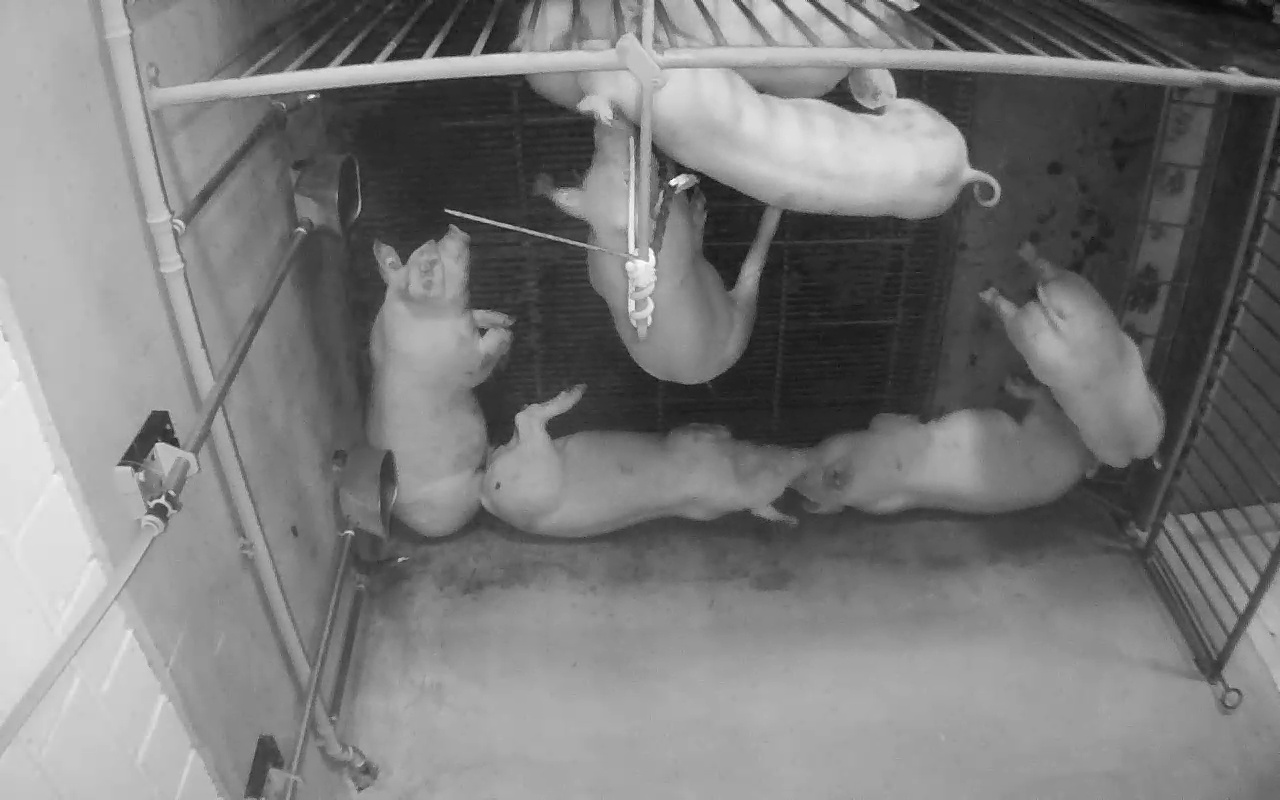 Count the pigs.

7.